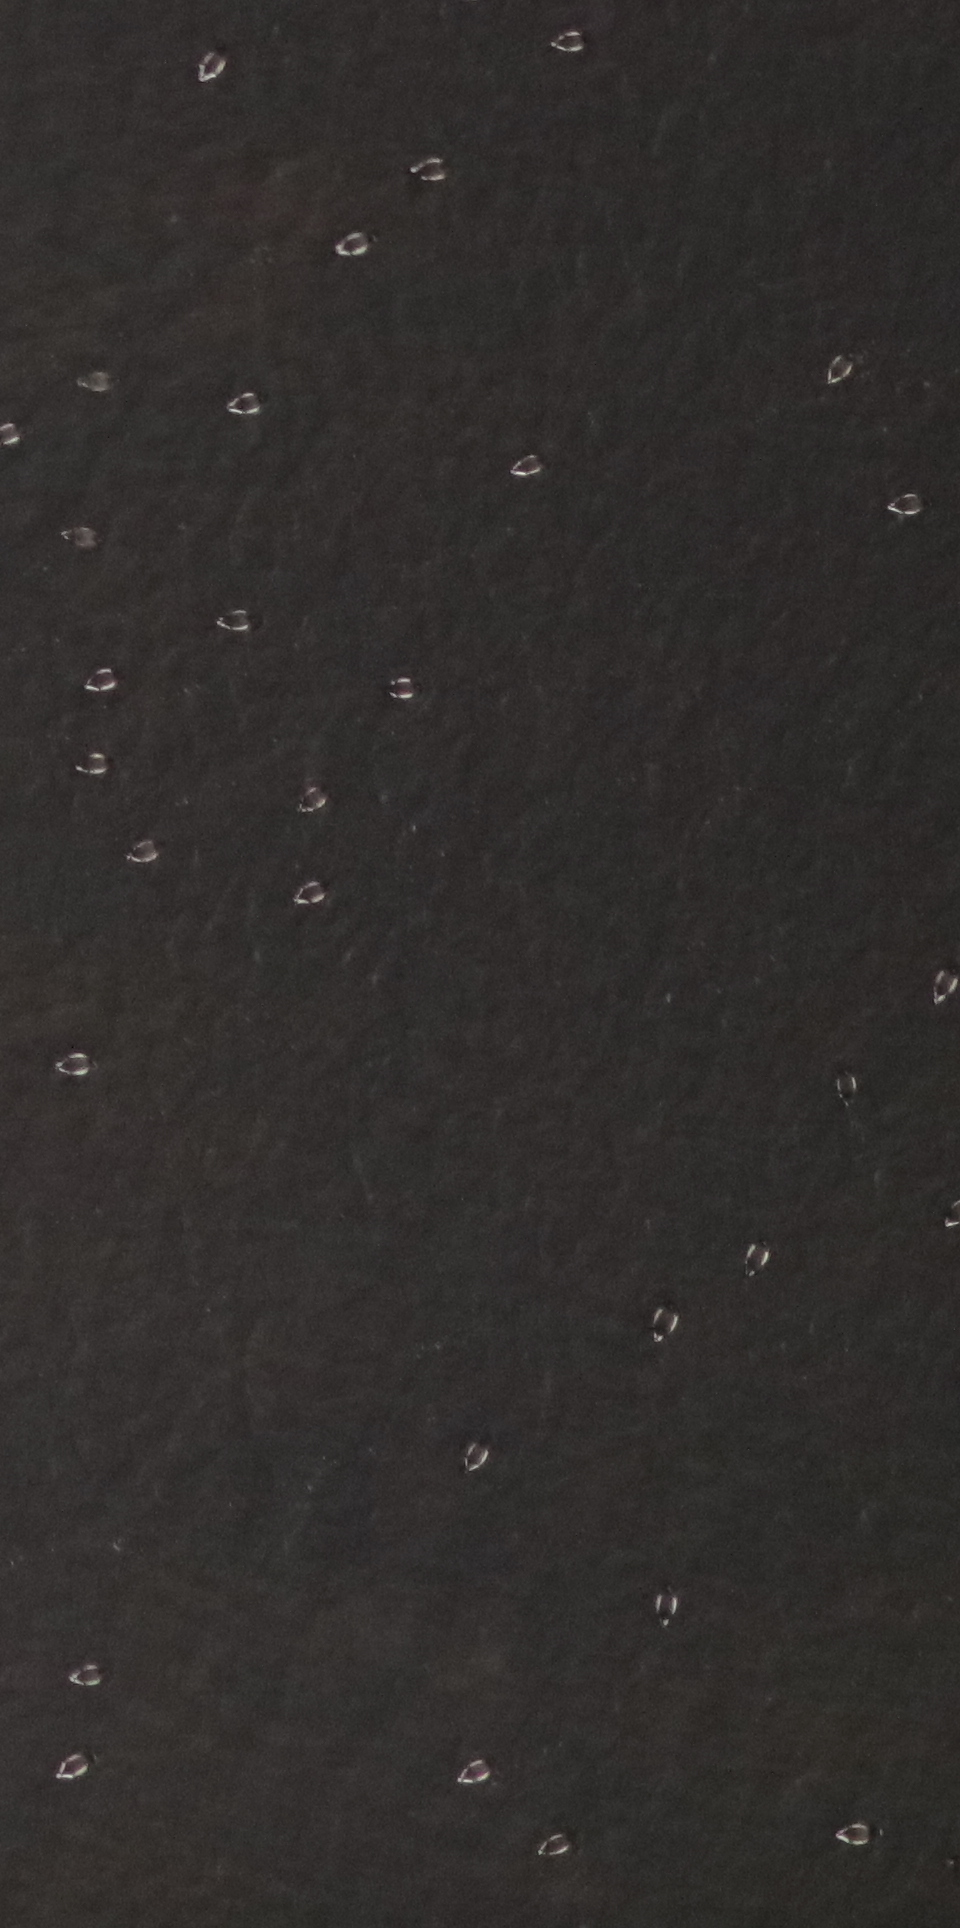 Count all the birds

30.